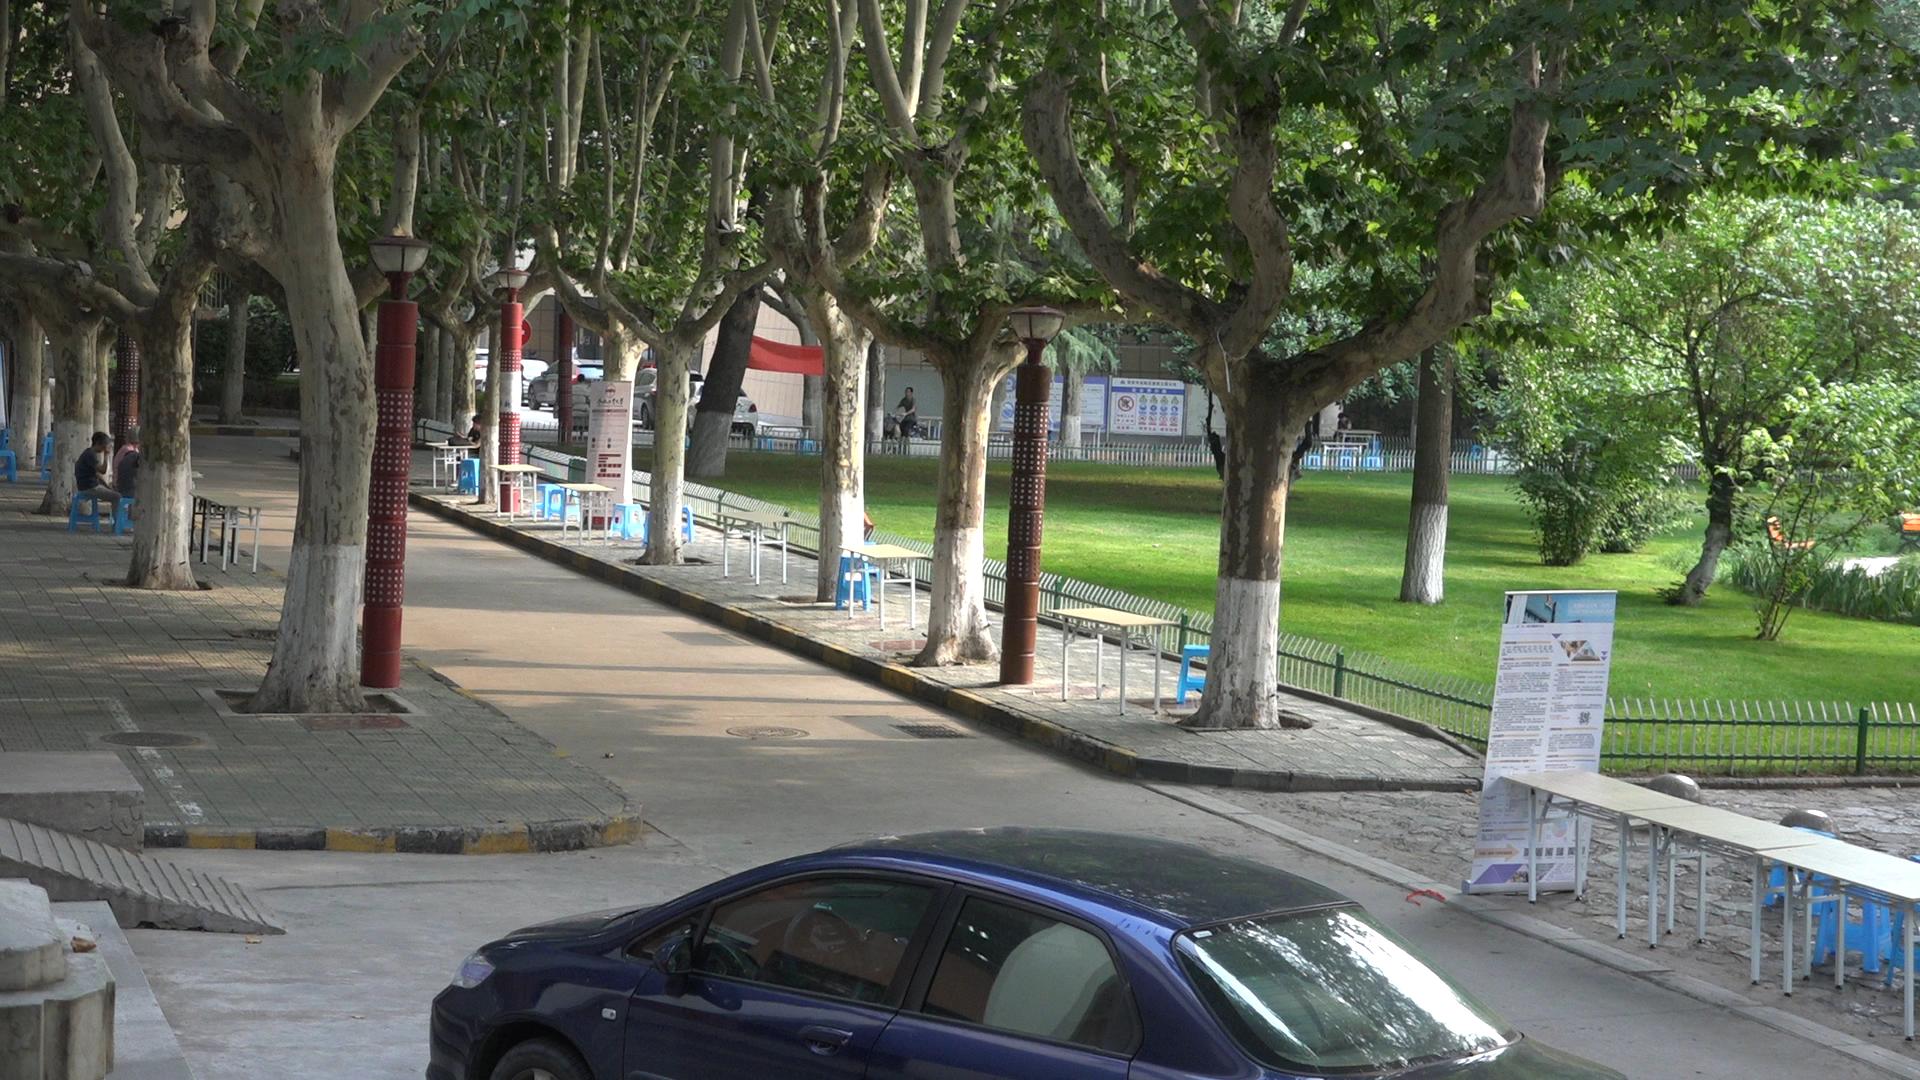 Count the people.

5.